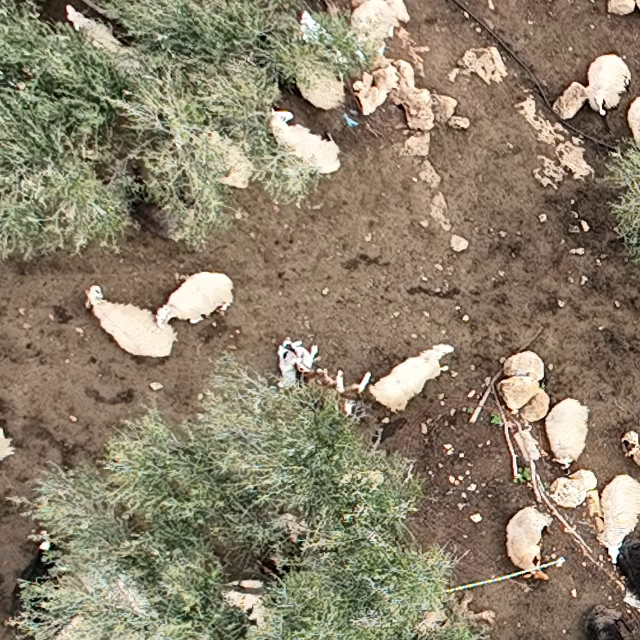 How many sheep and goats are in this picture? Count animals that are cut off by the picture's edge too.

23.